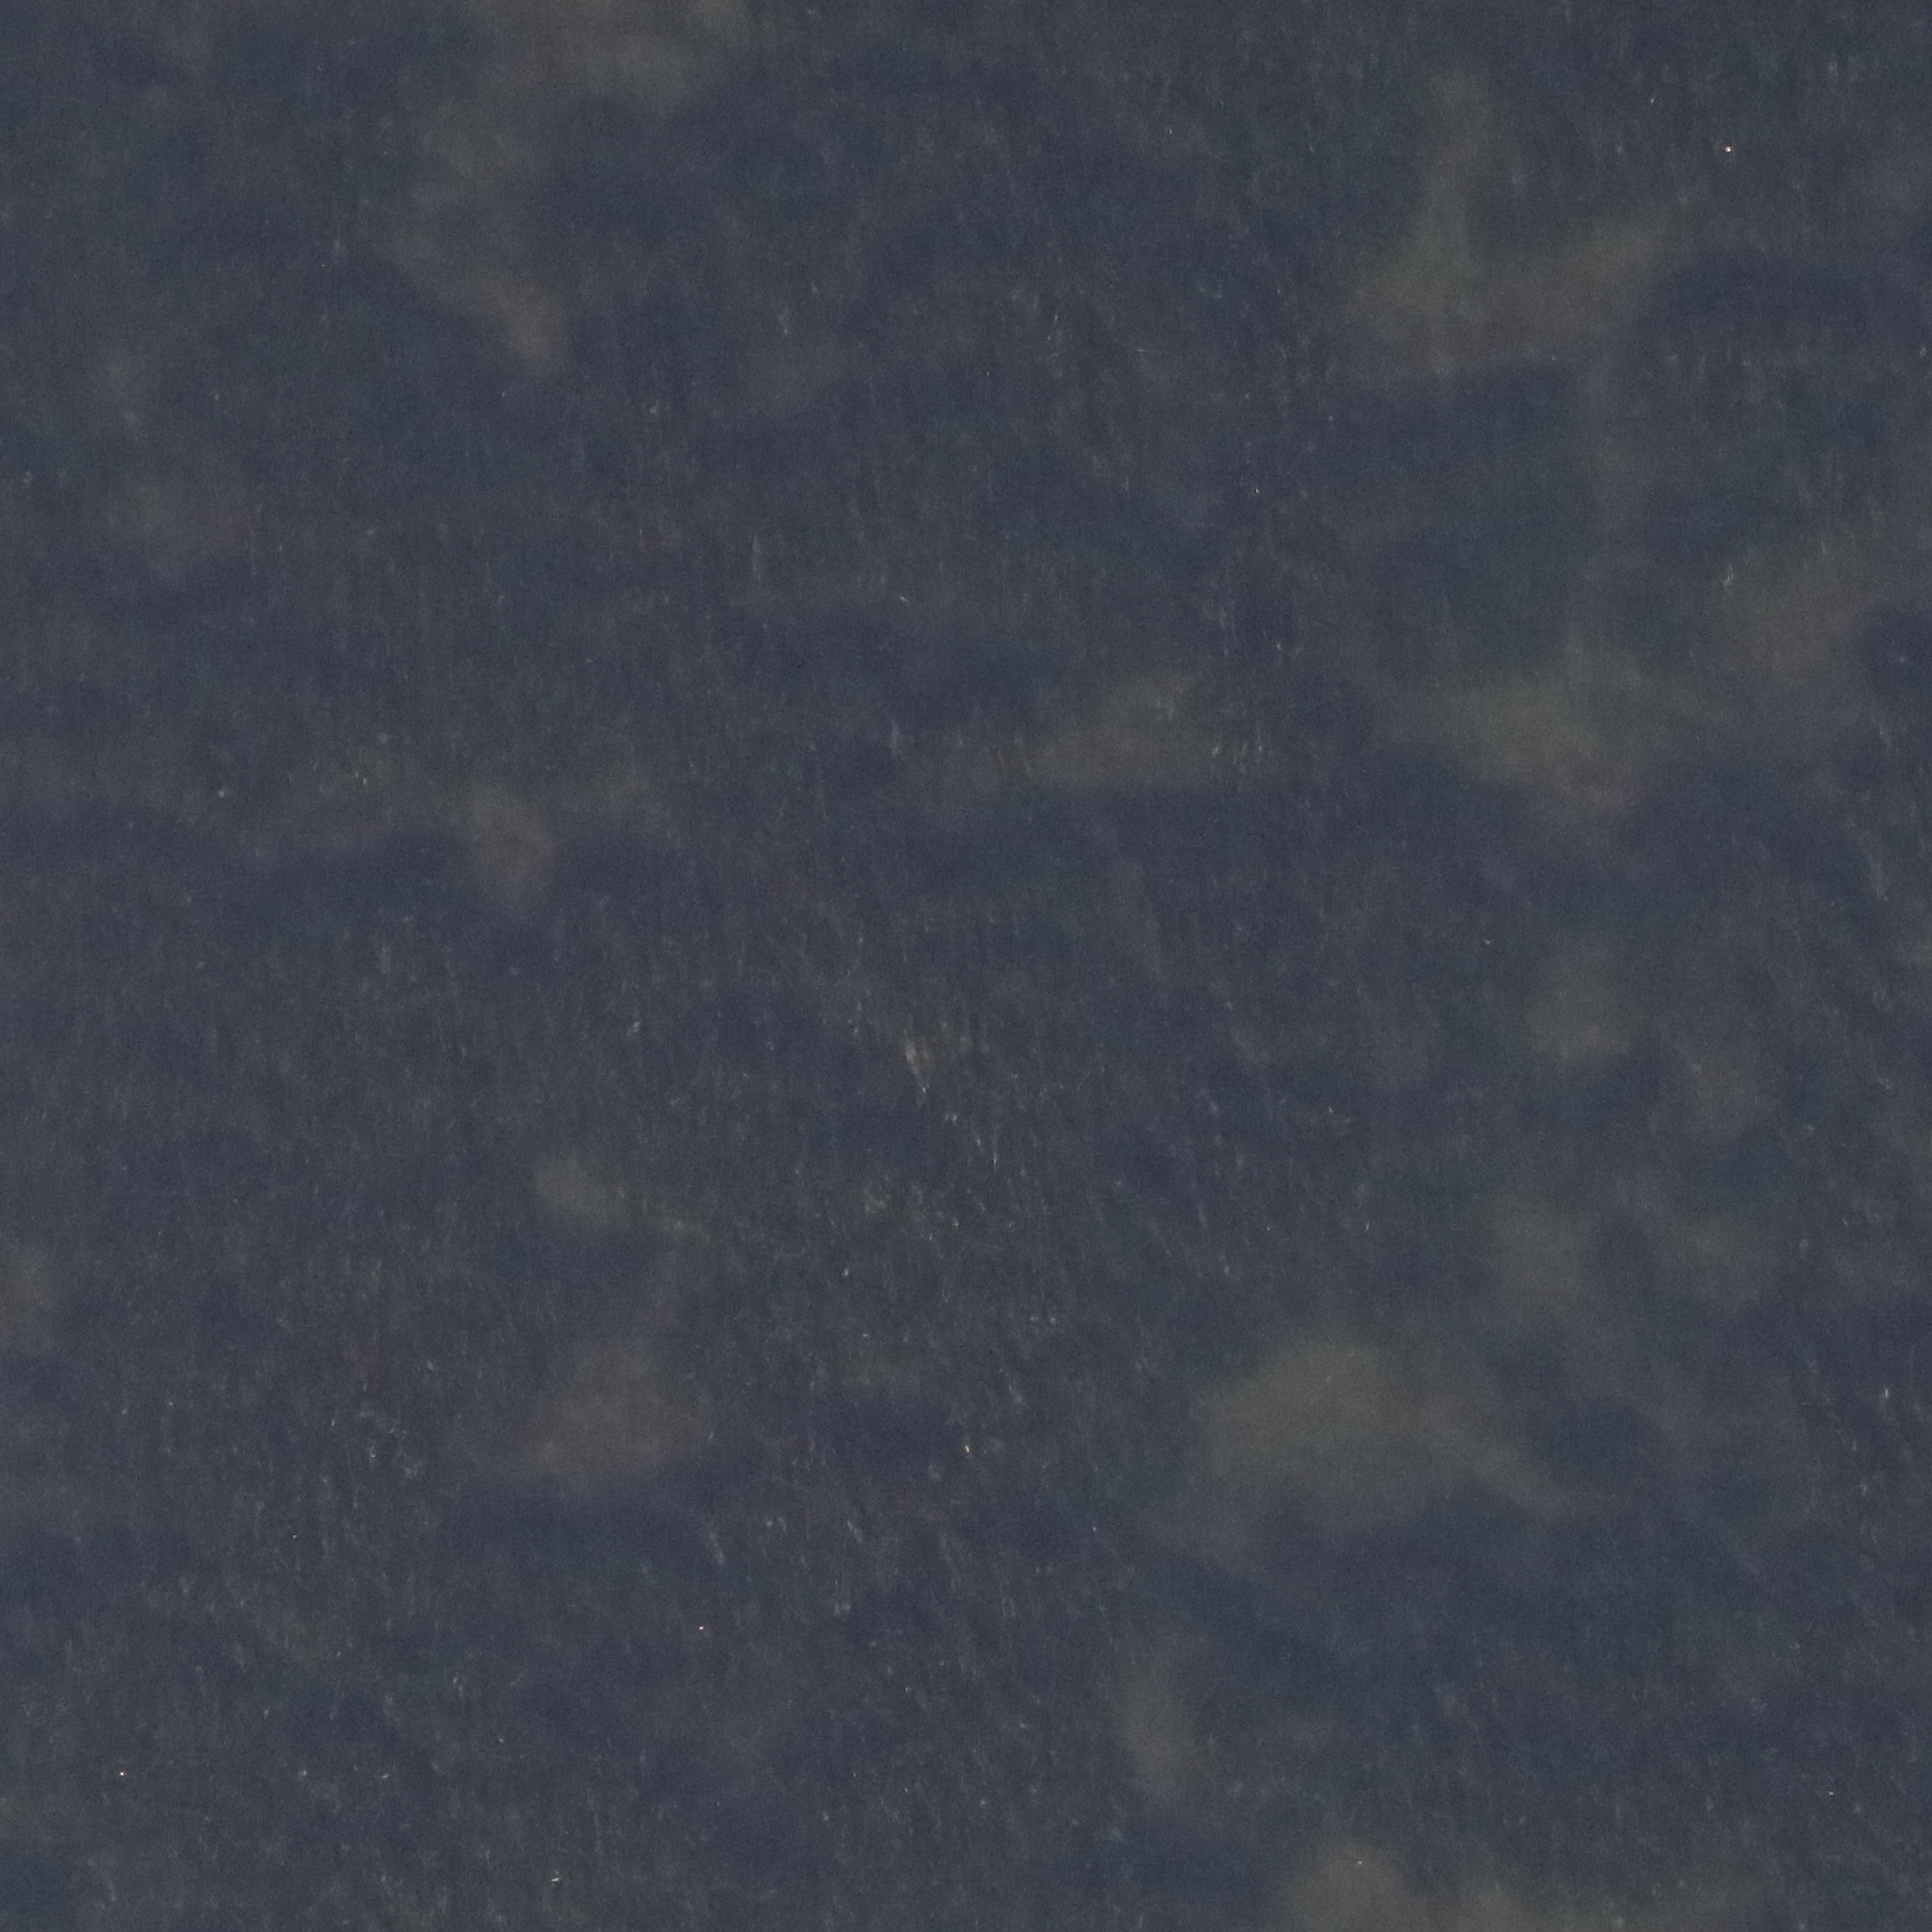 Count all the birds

0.